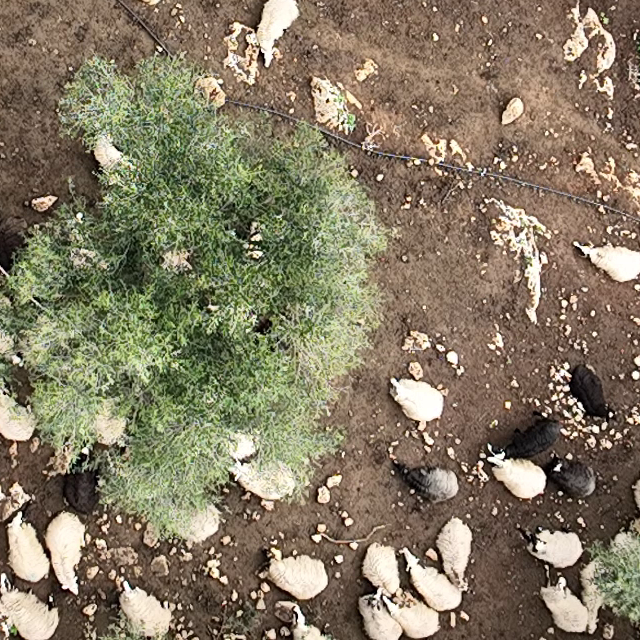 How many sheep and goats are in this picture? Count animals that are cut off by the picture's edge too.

35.